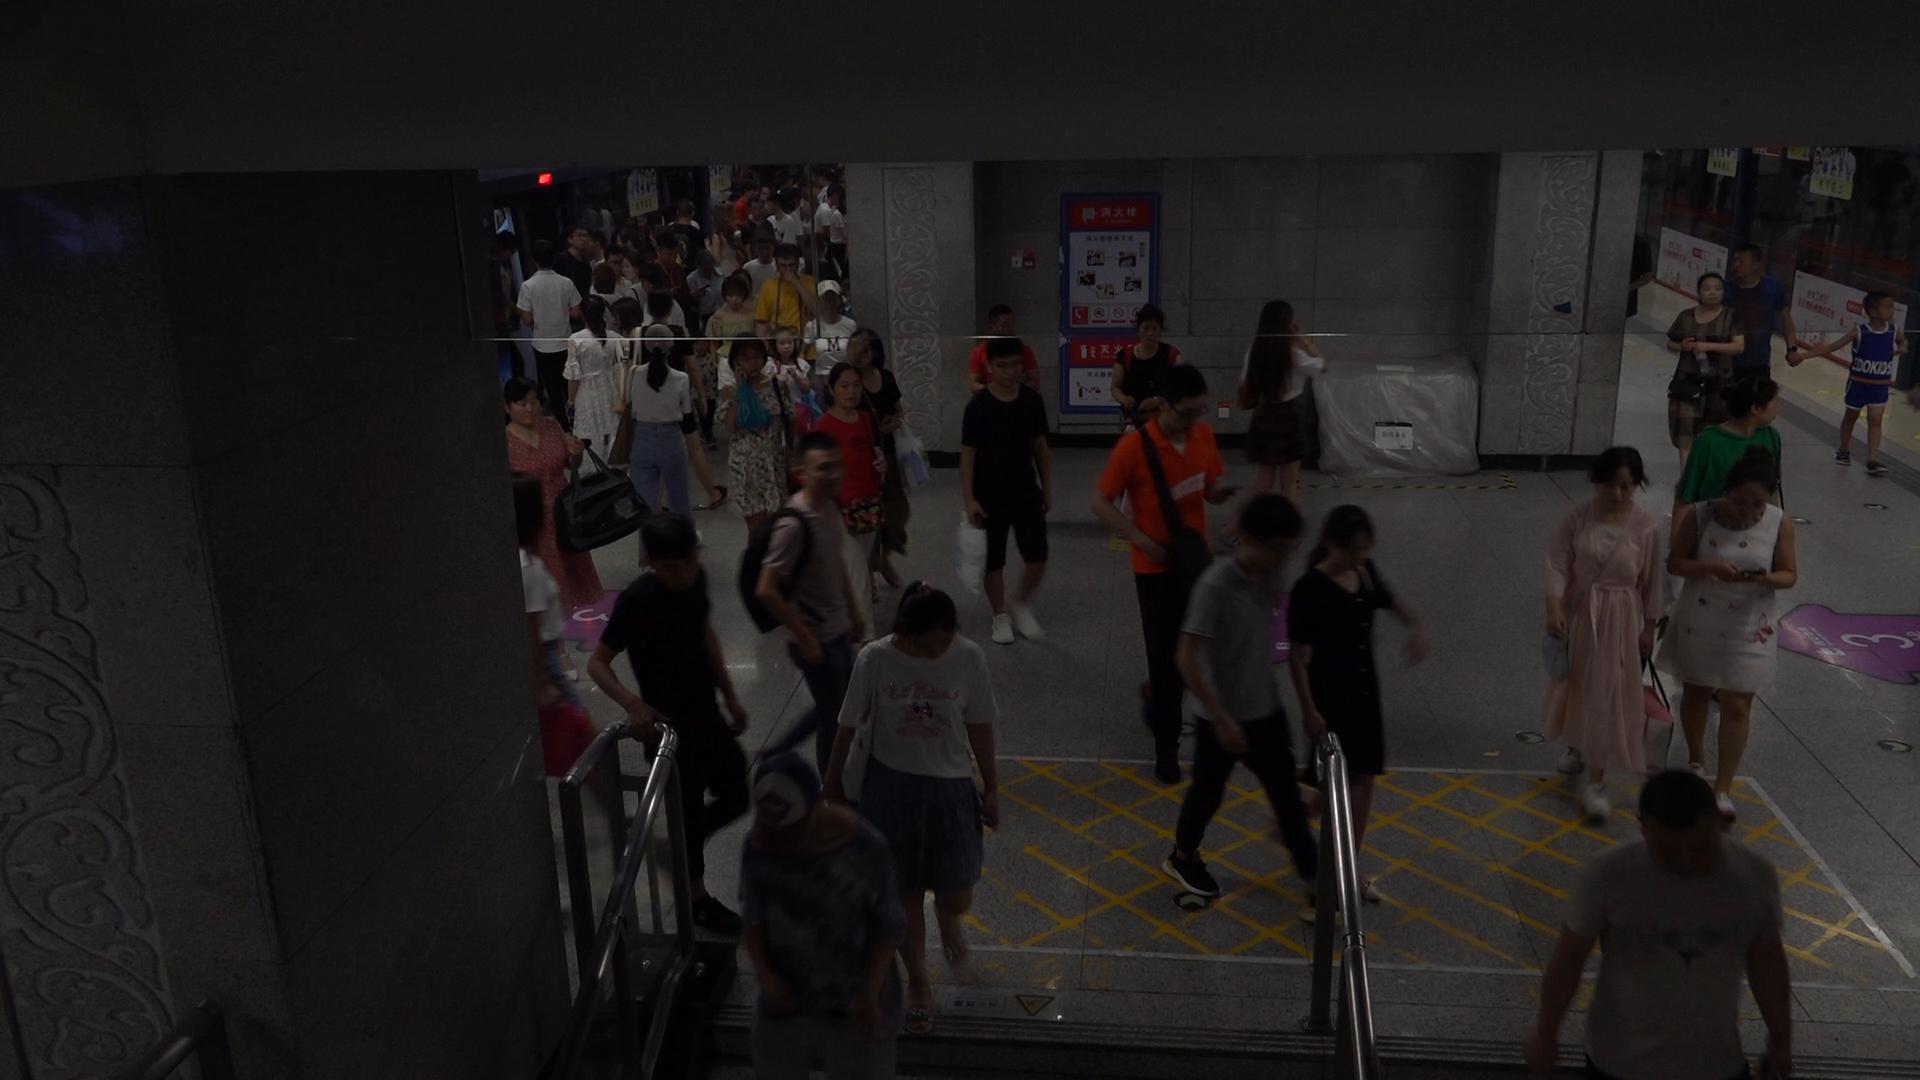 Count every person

58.